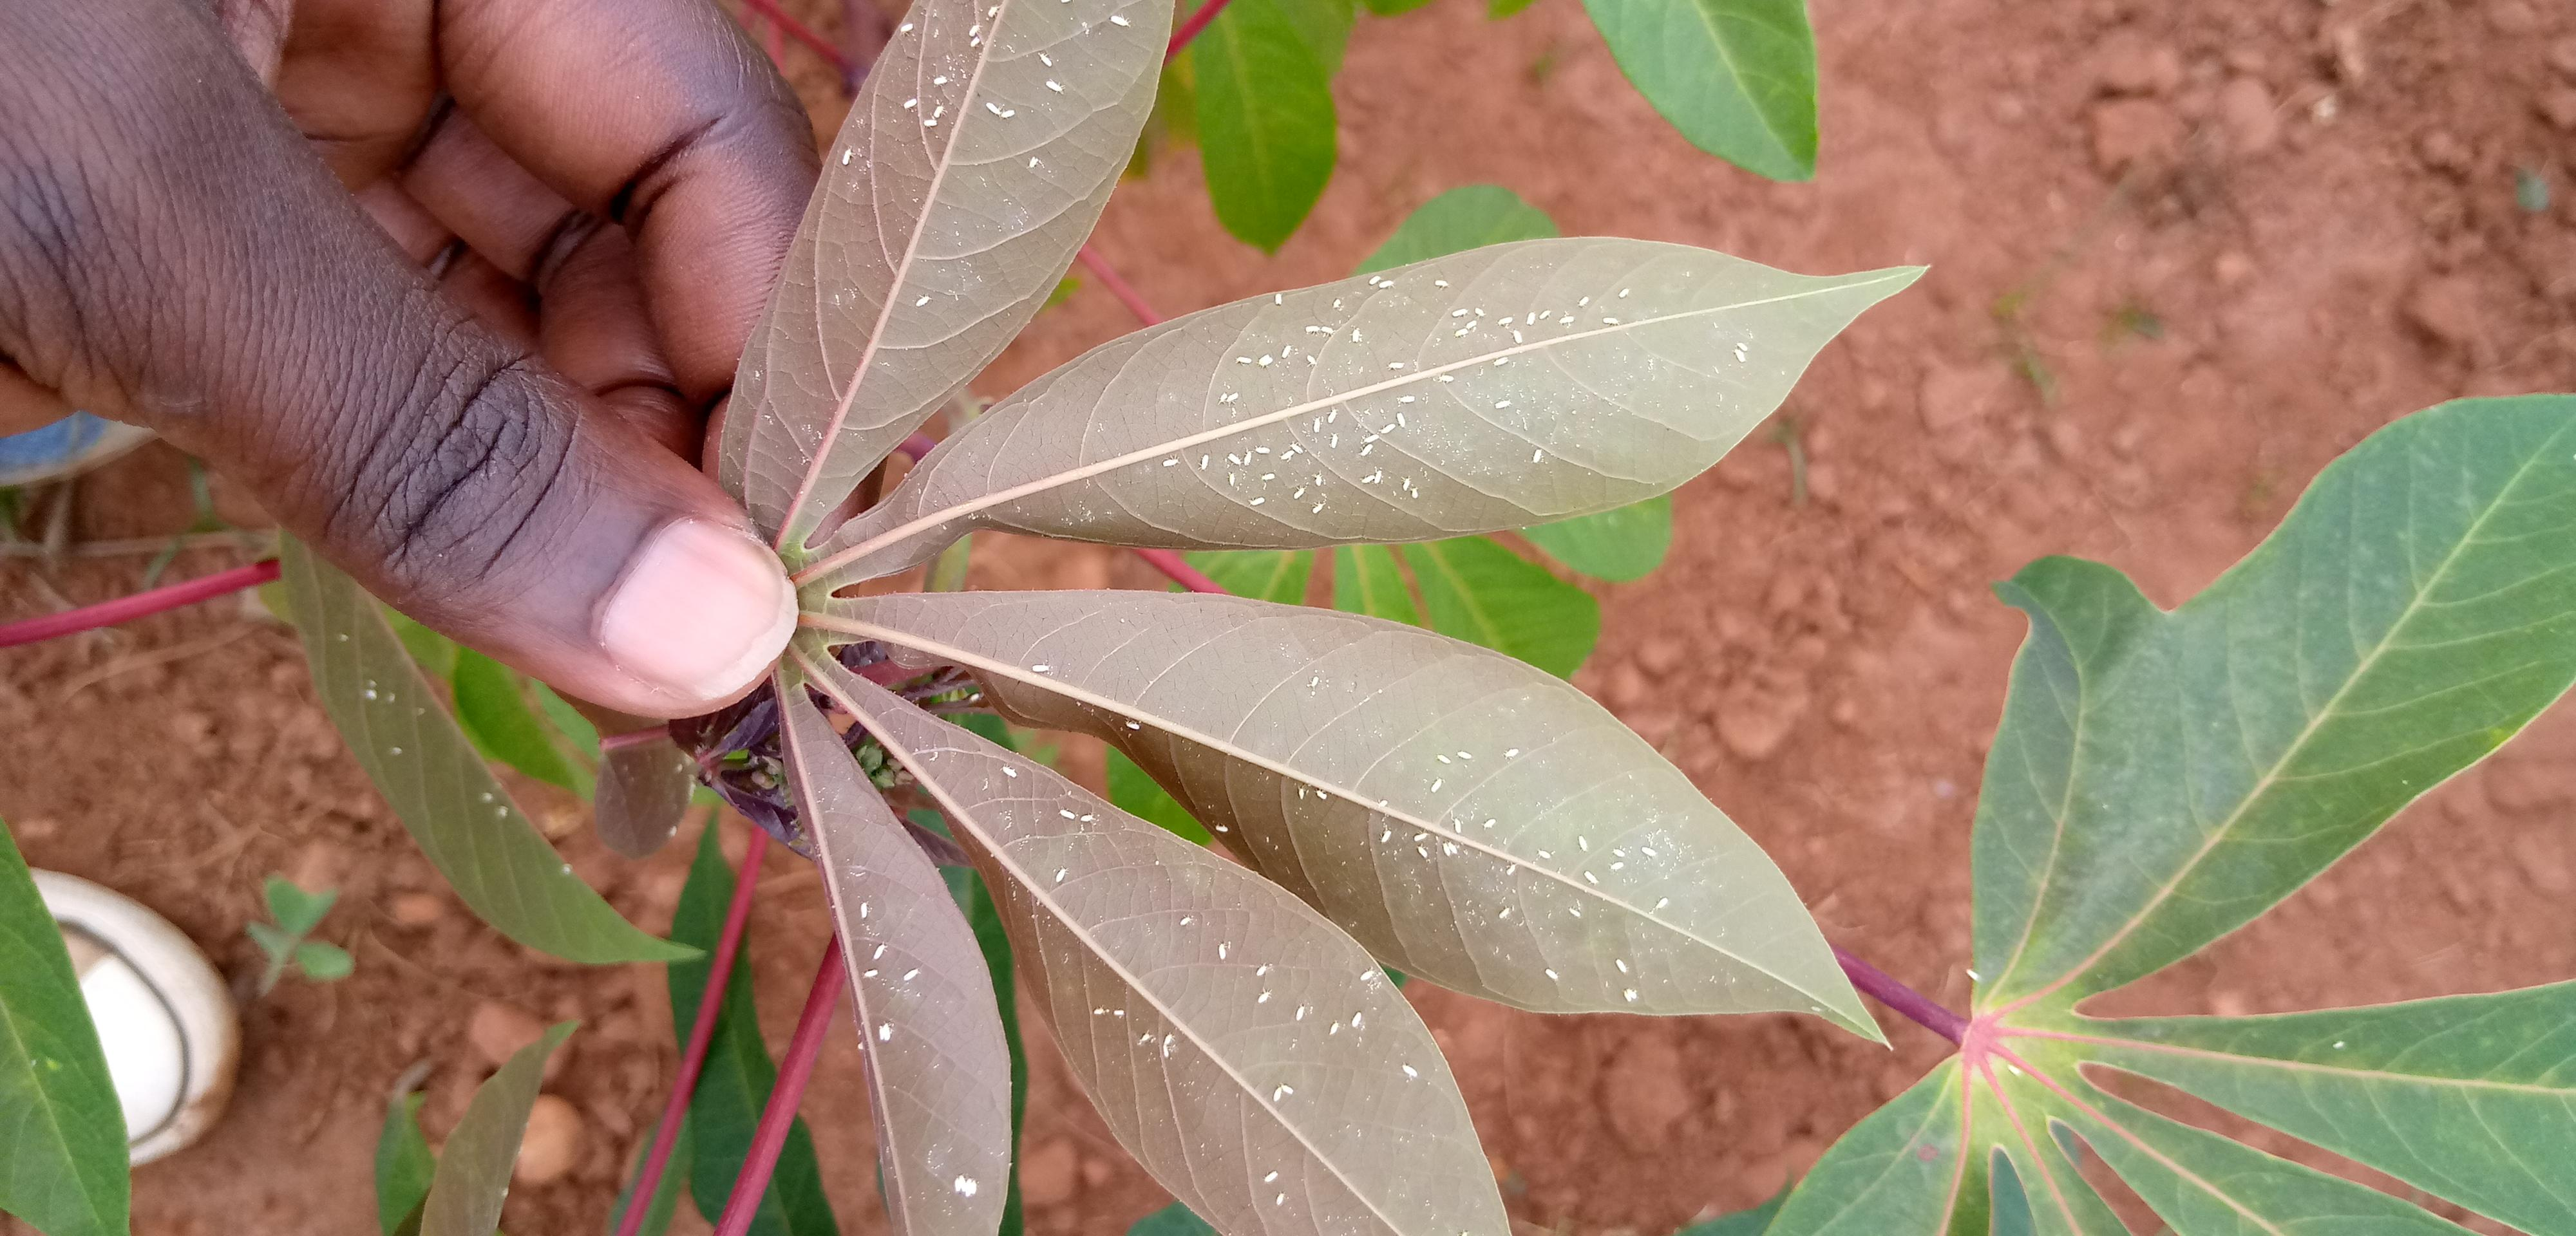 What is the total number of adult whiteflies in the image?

139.